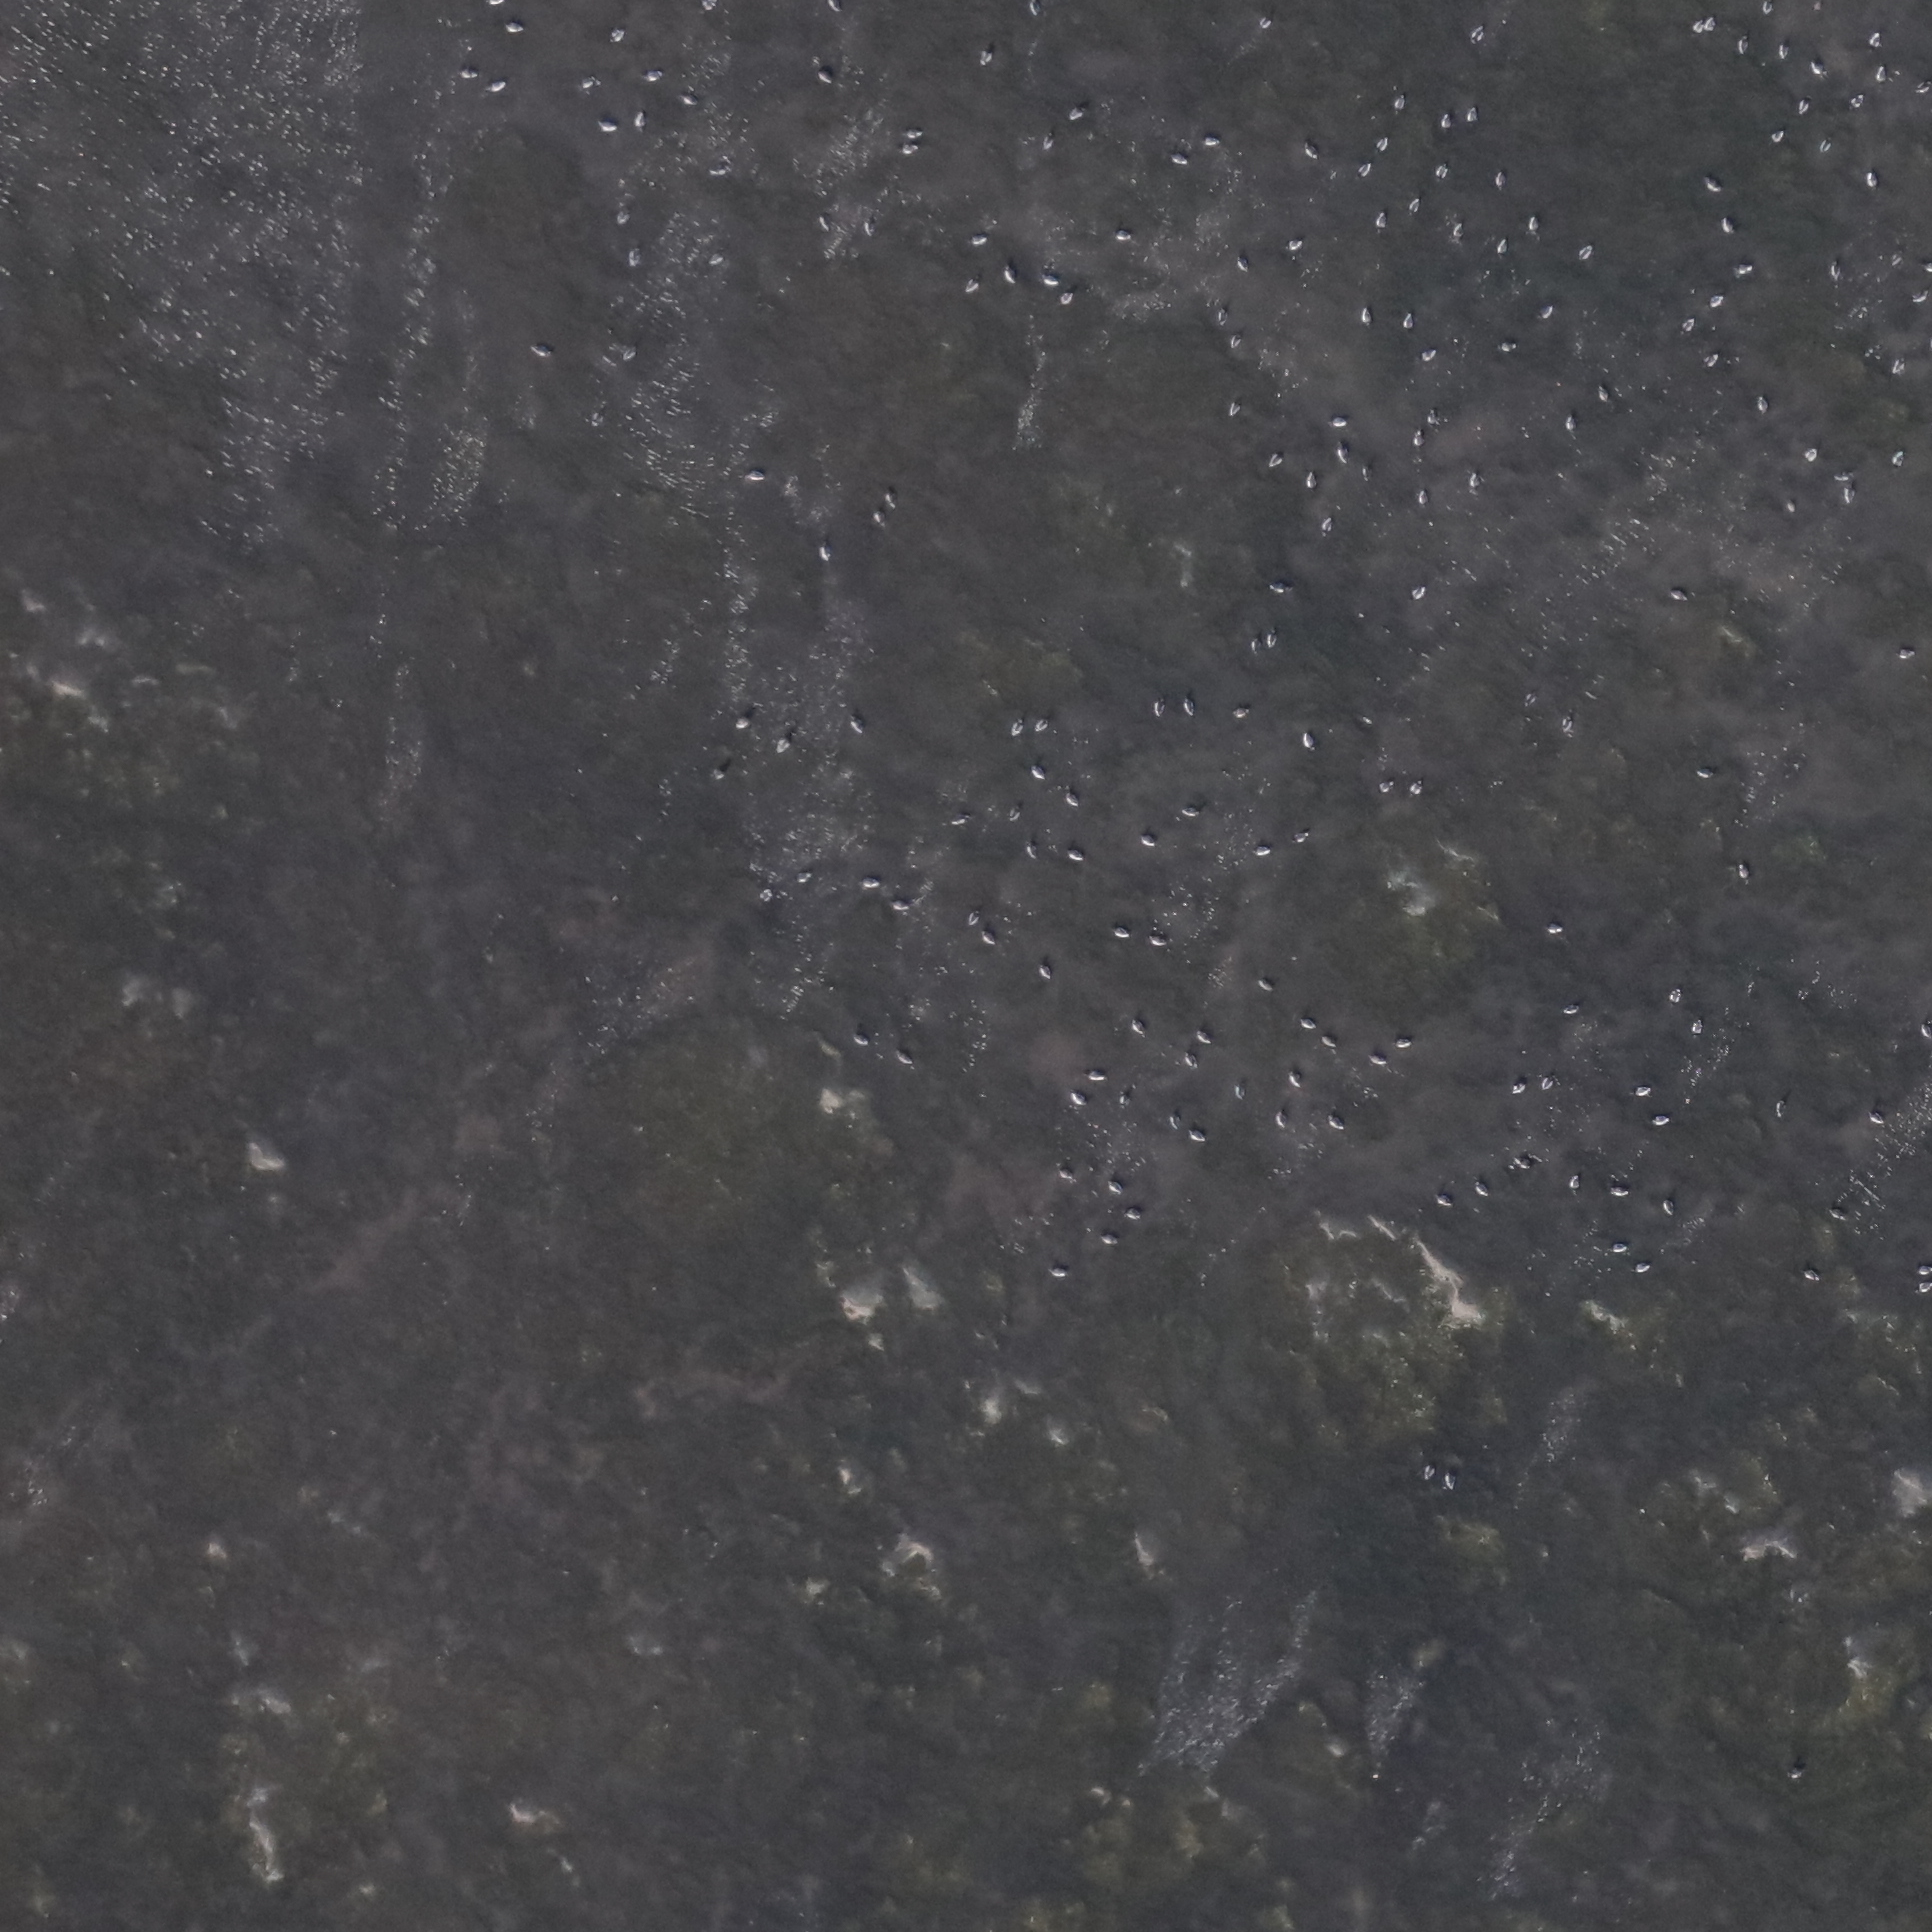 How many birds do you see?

198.